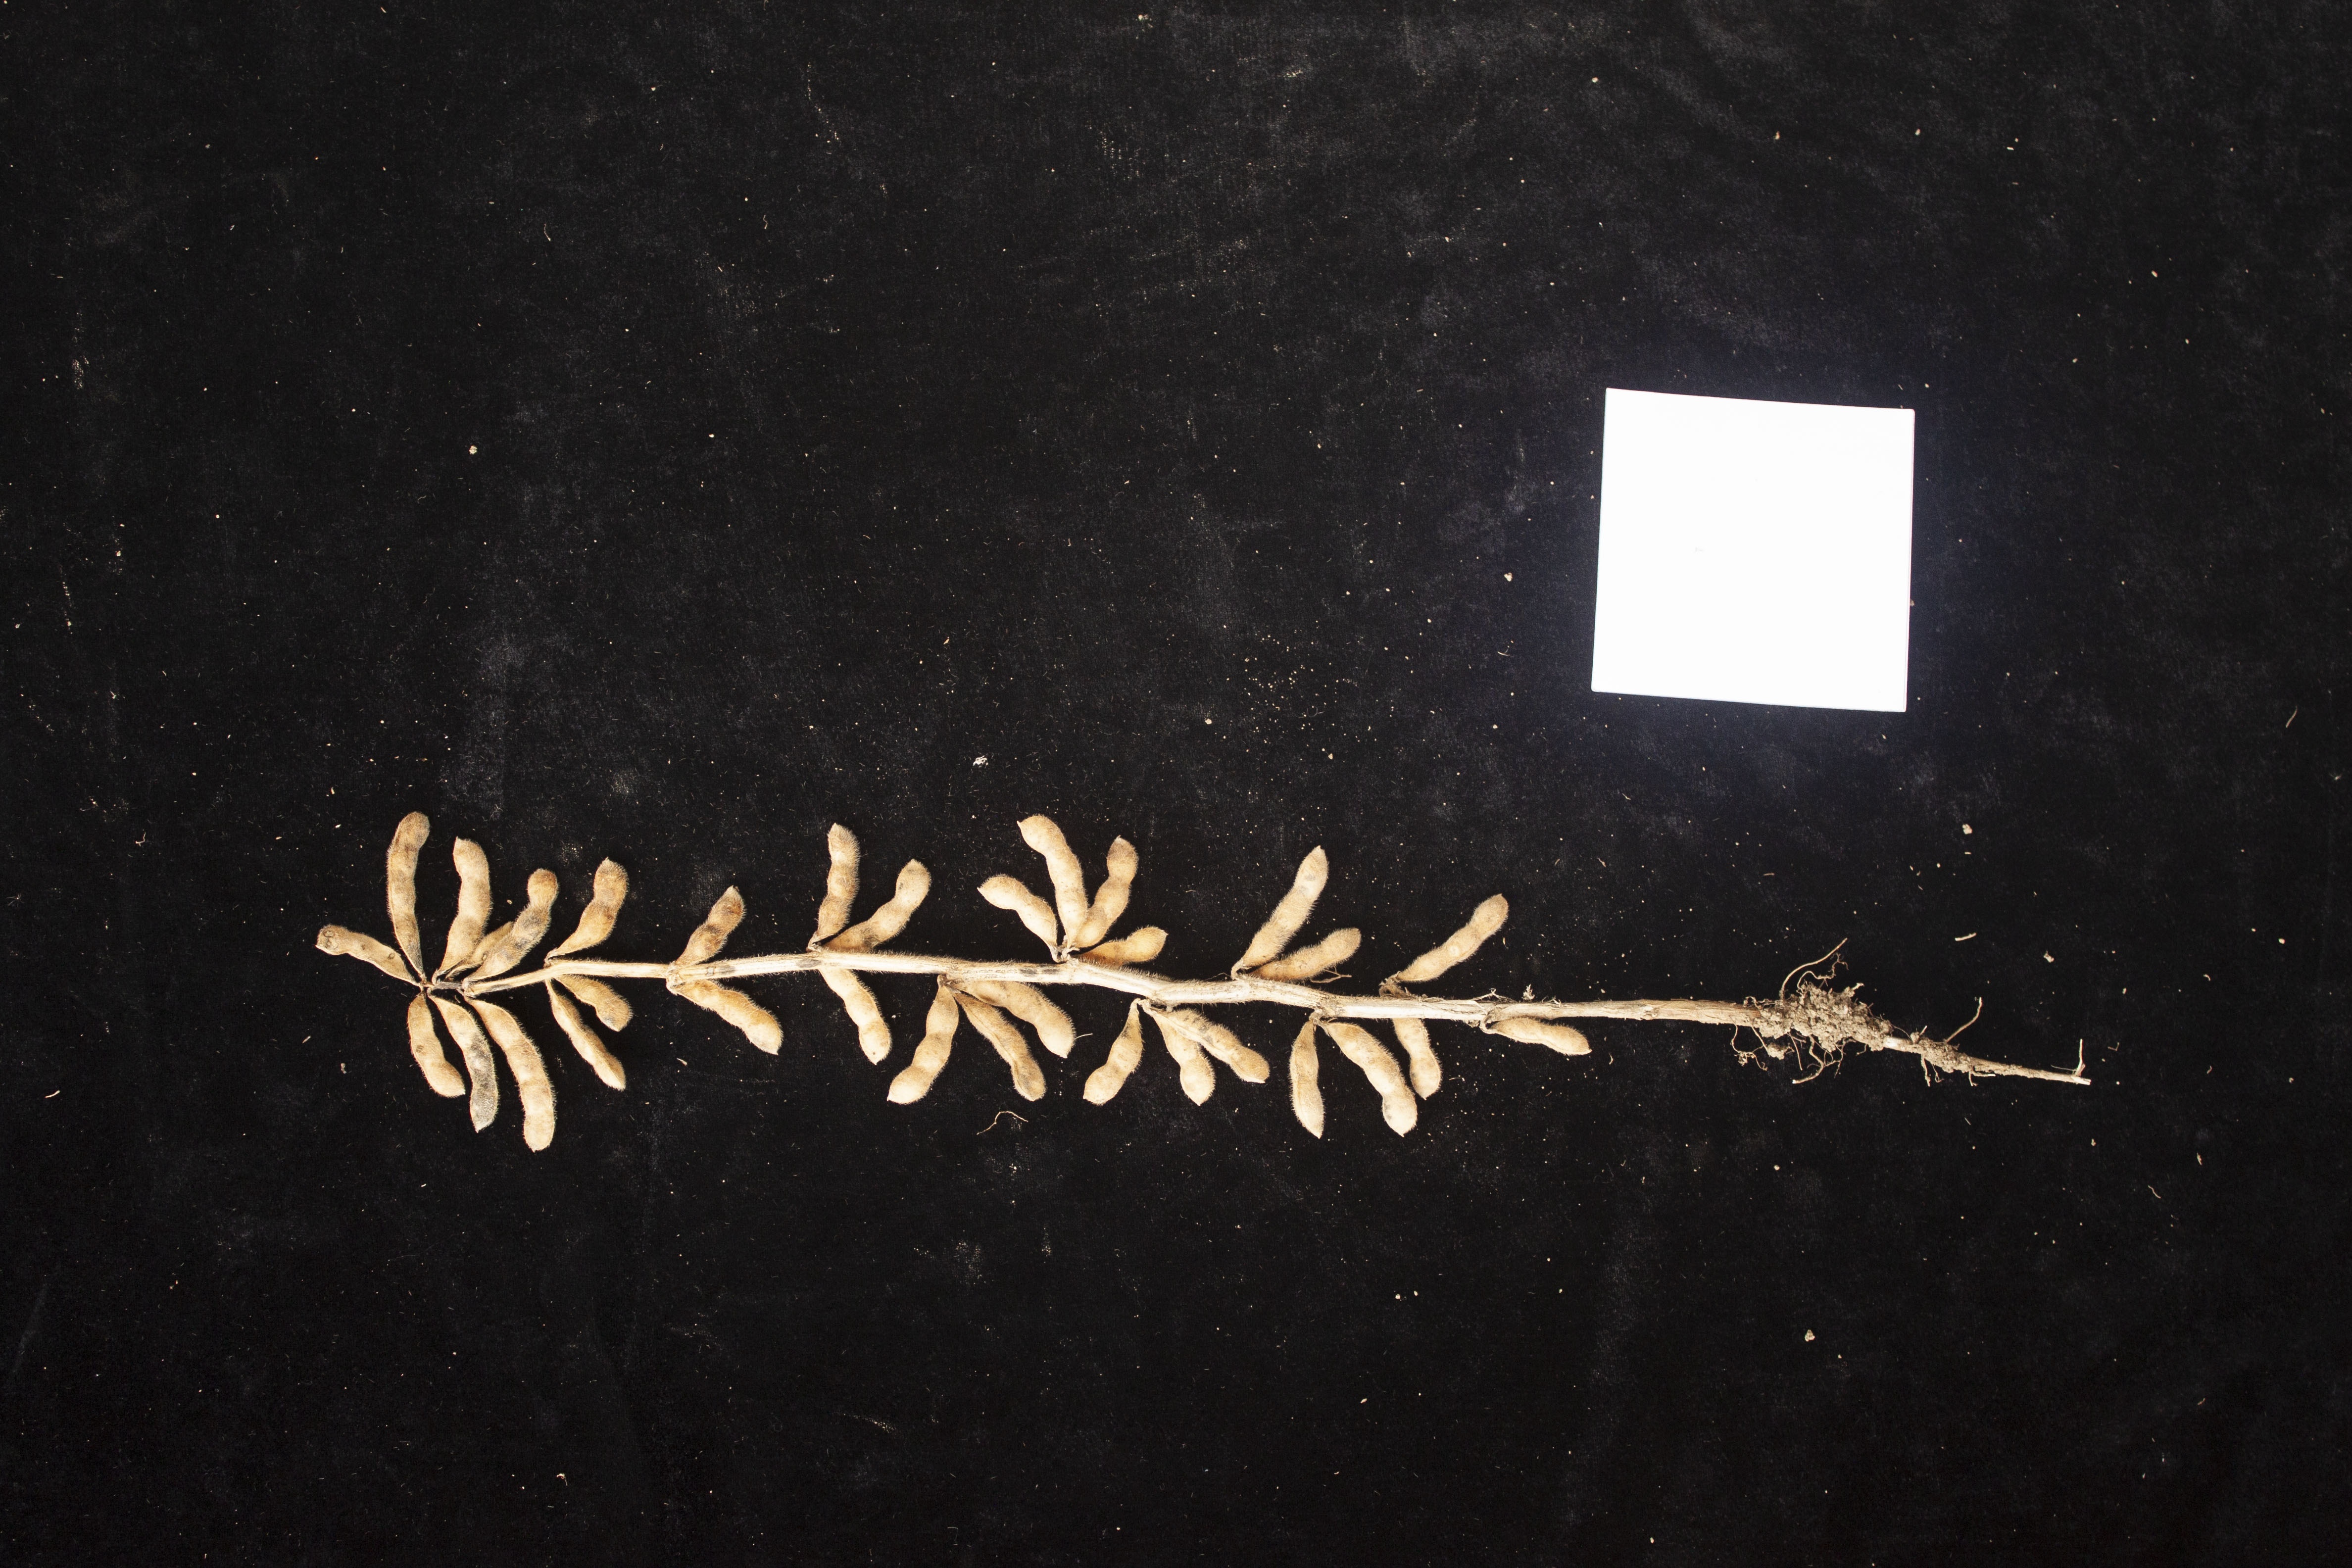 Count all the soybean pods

32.